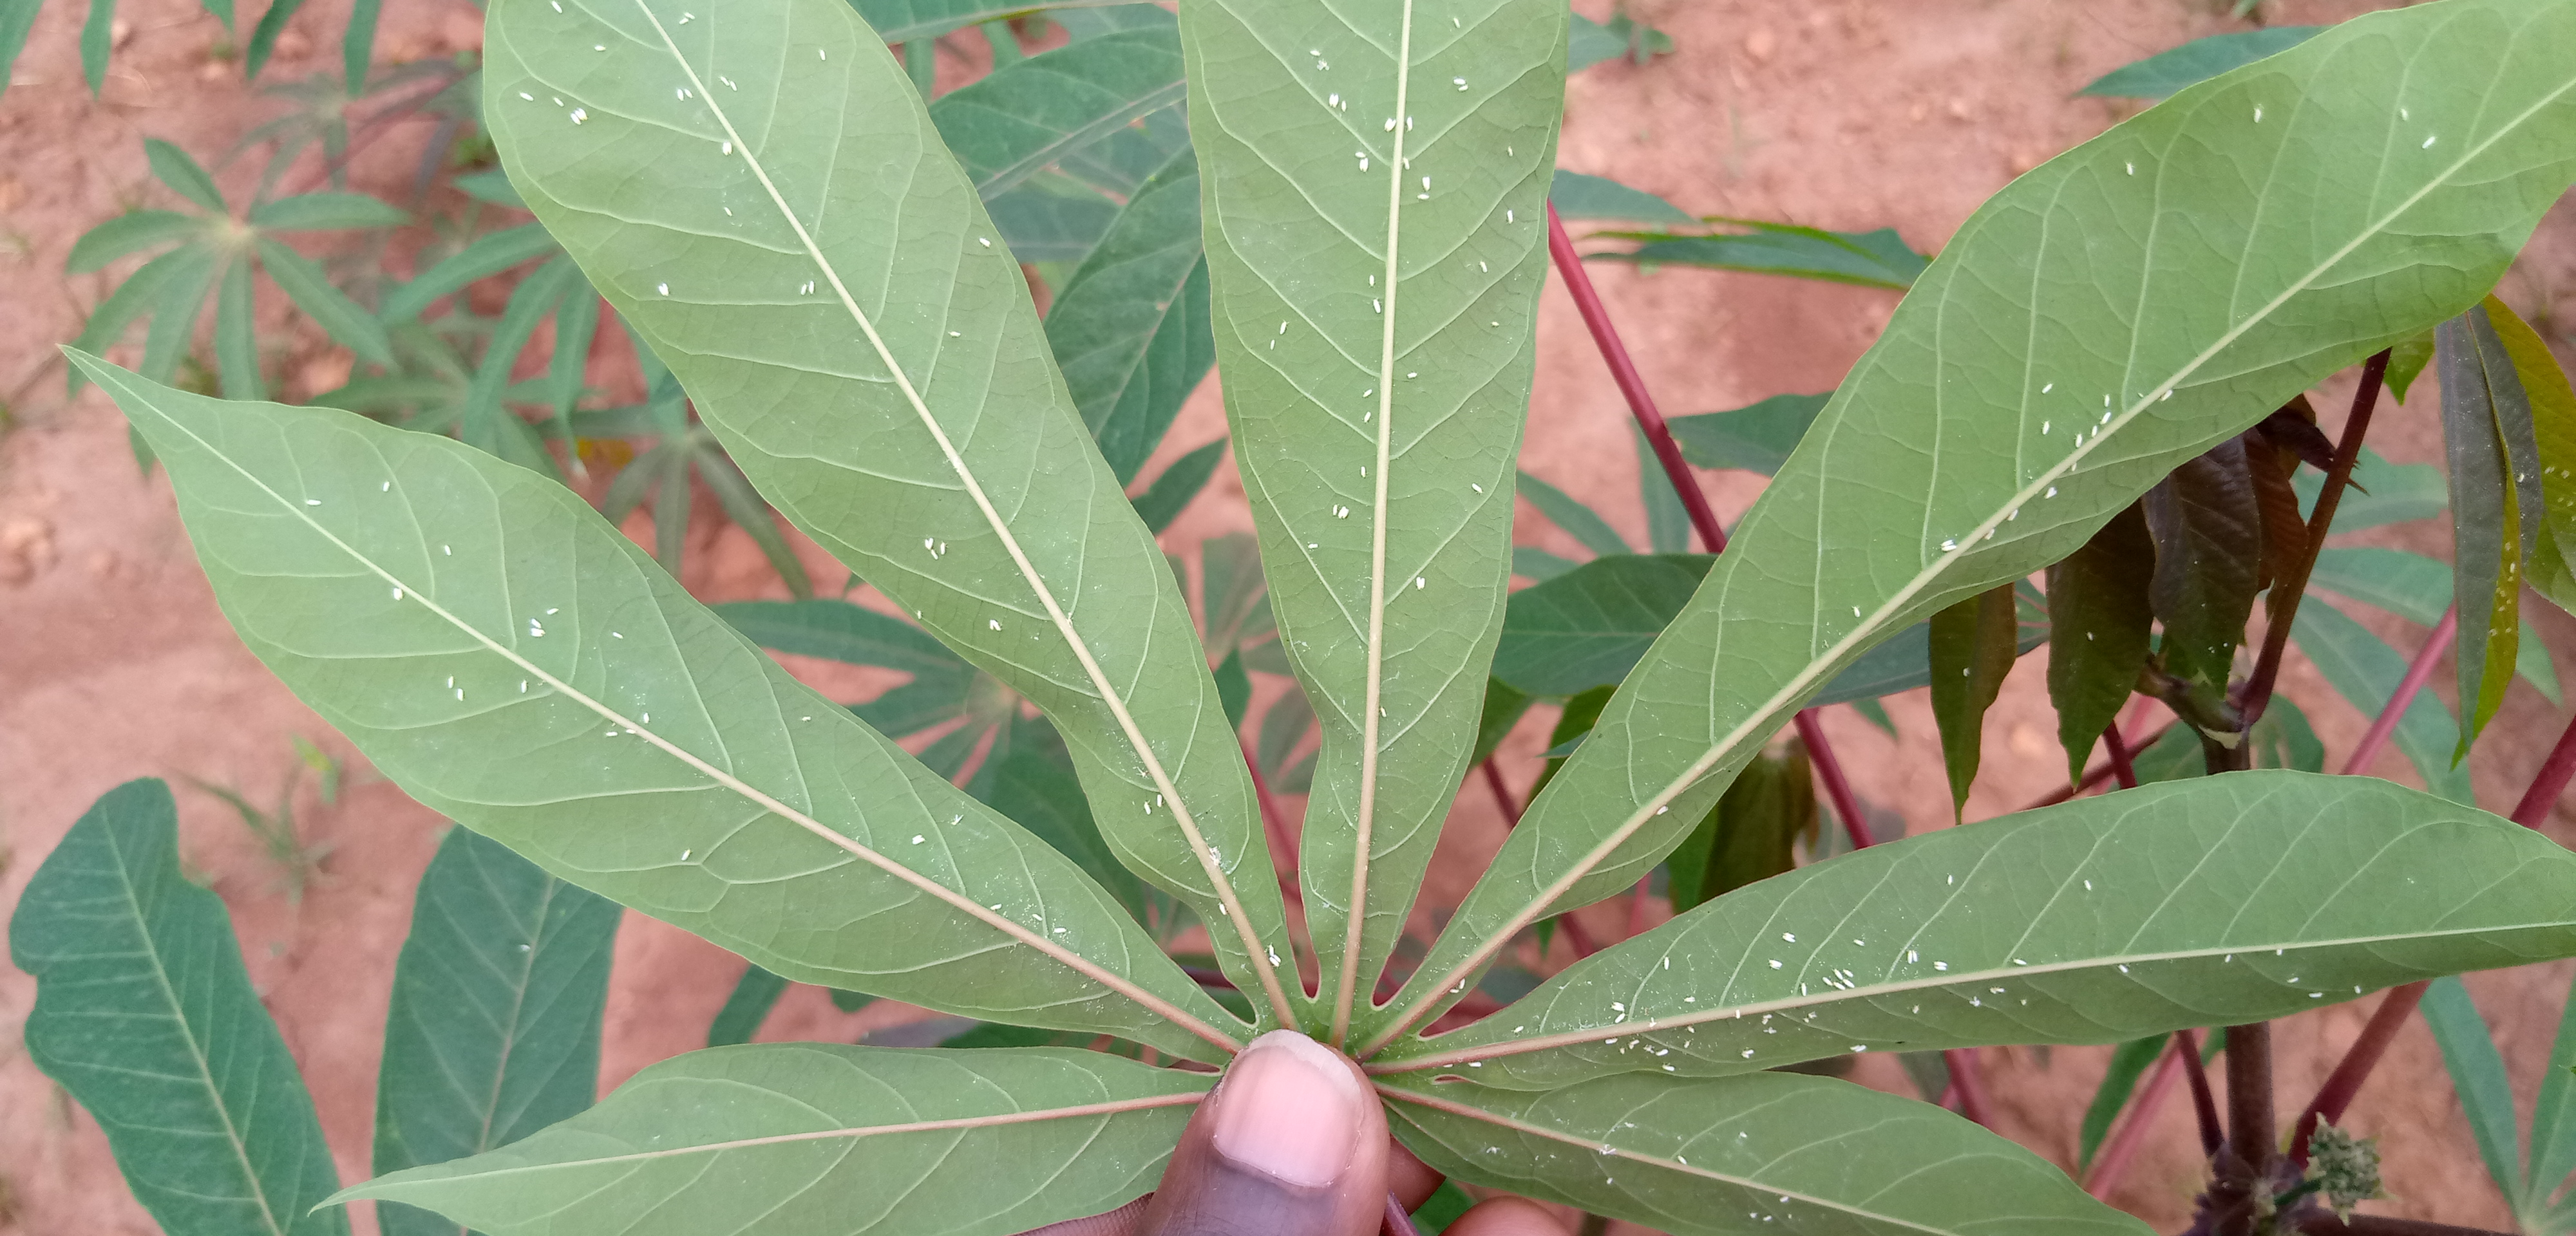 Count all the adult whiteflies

139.